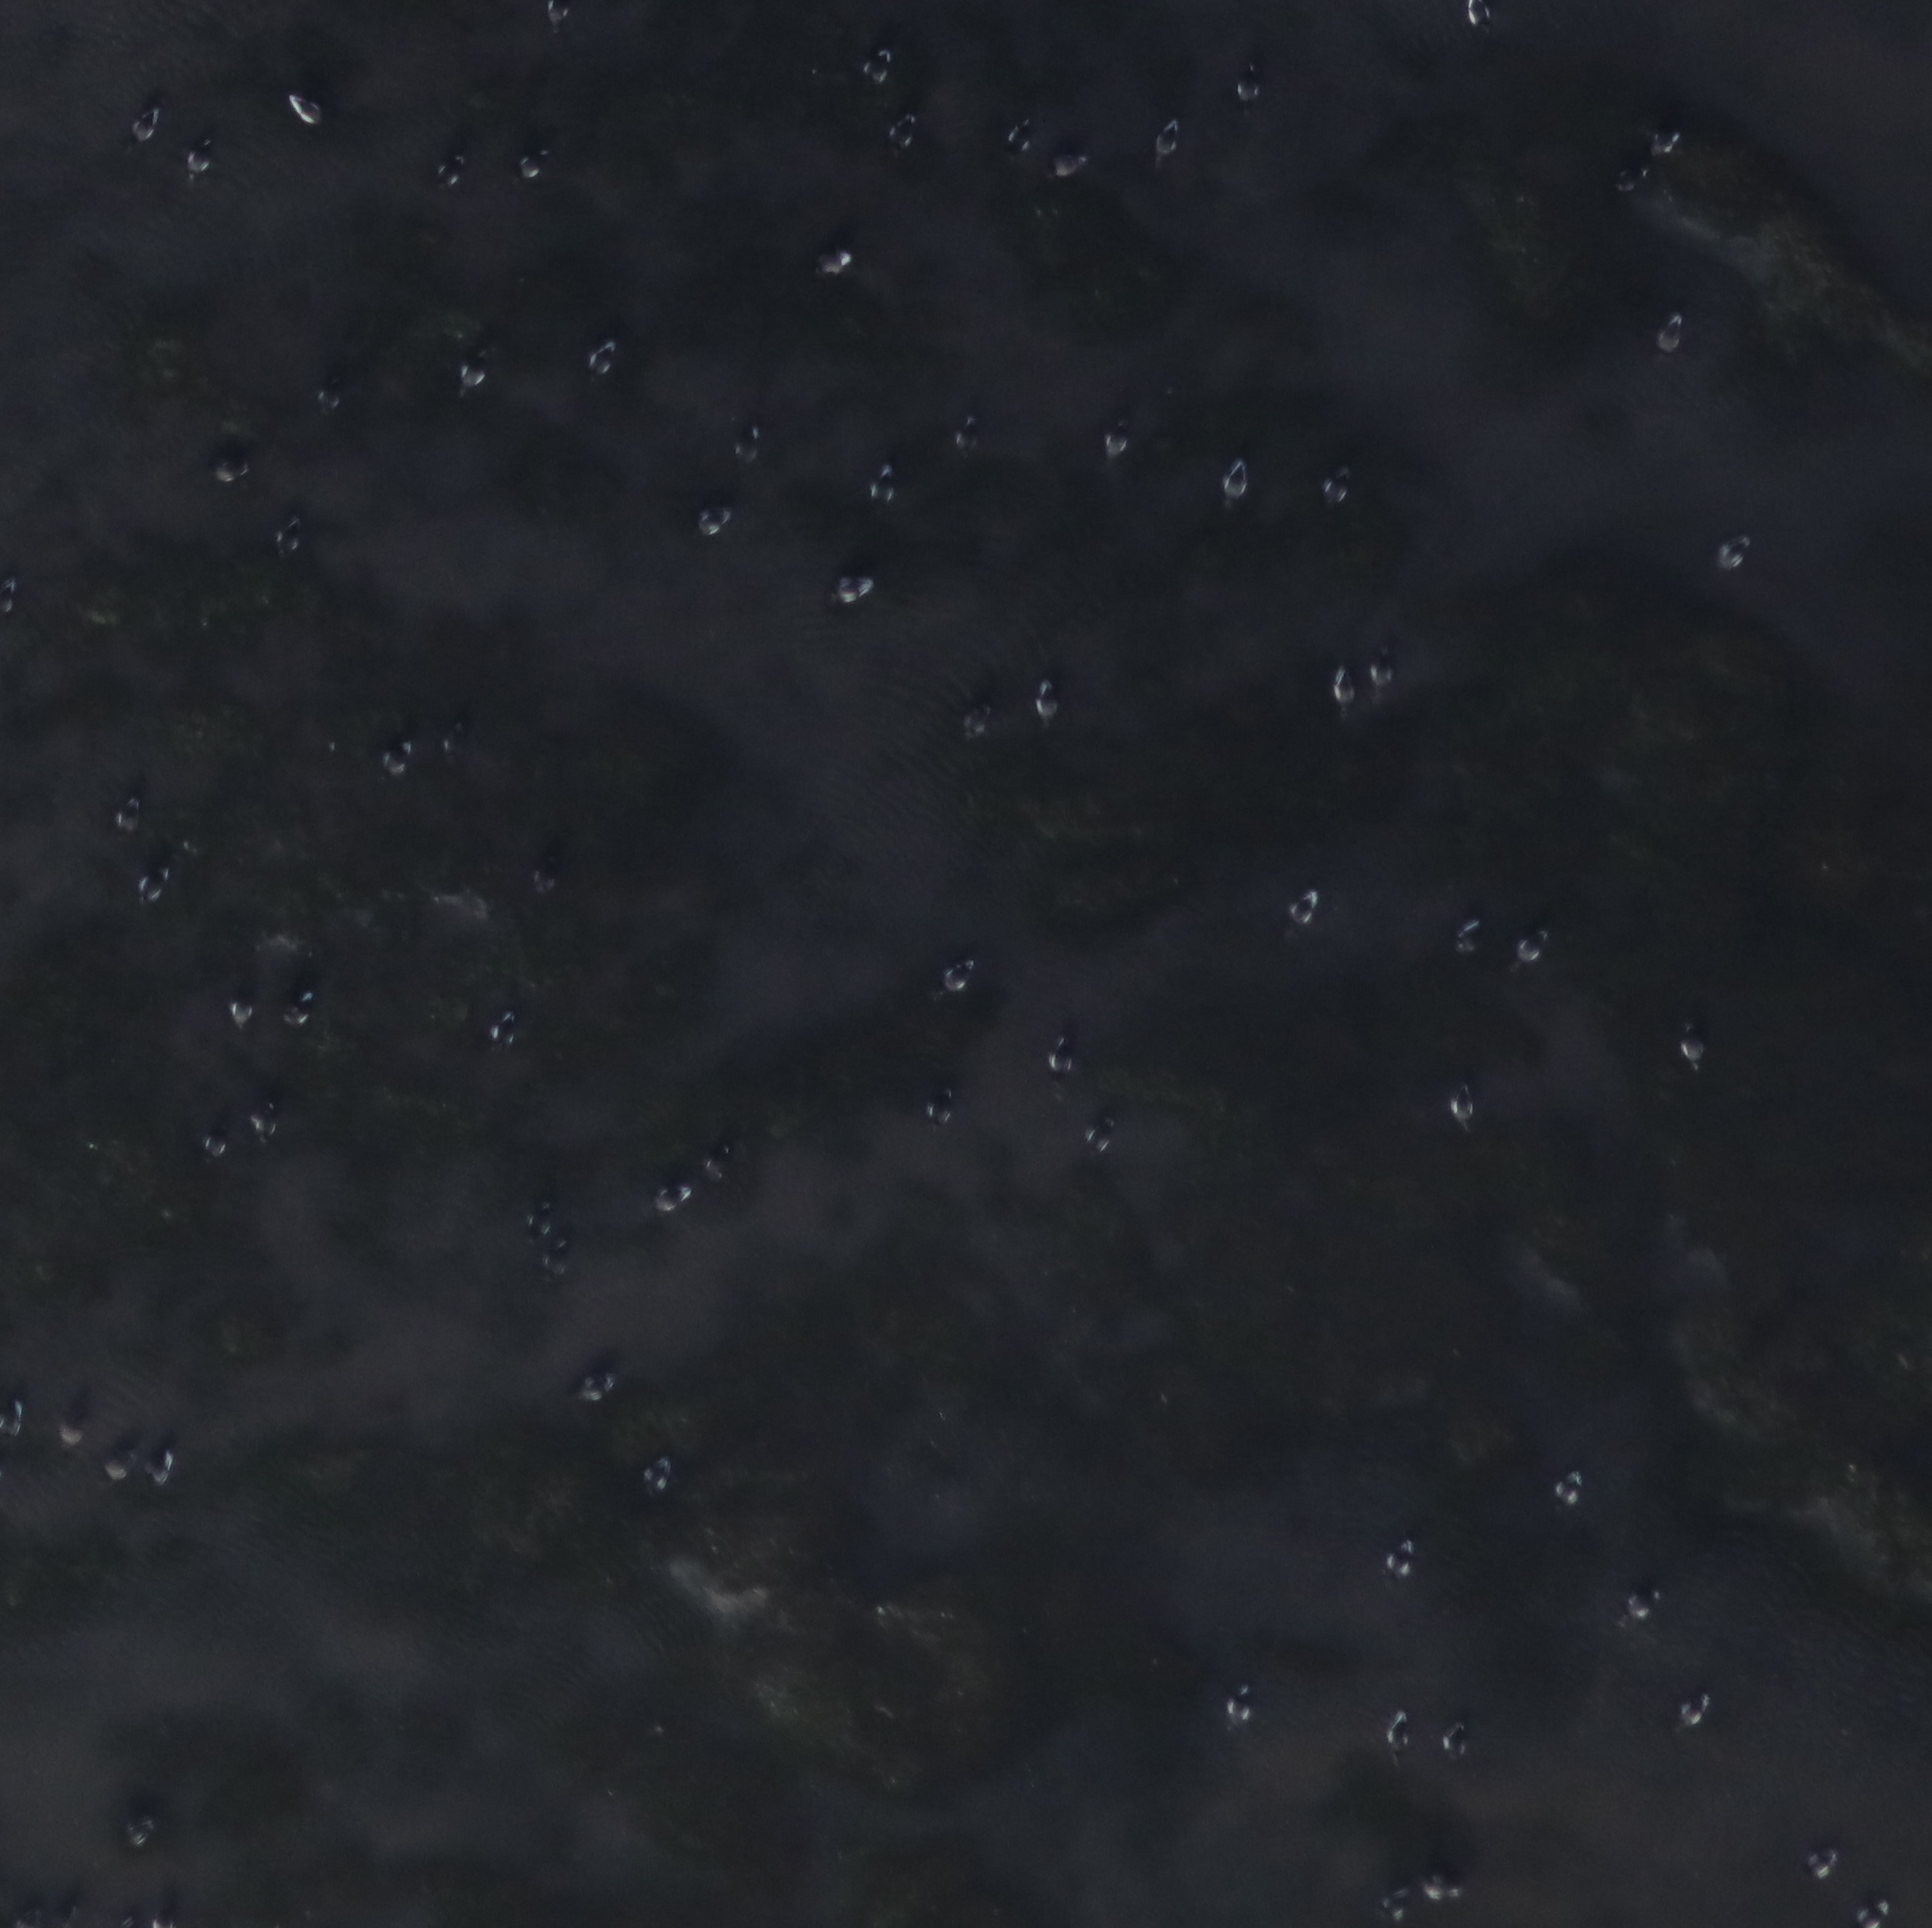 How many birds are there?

76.